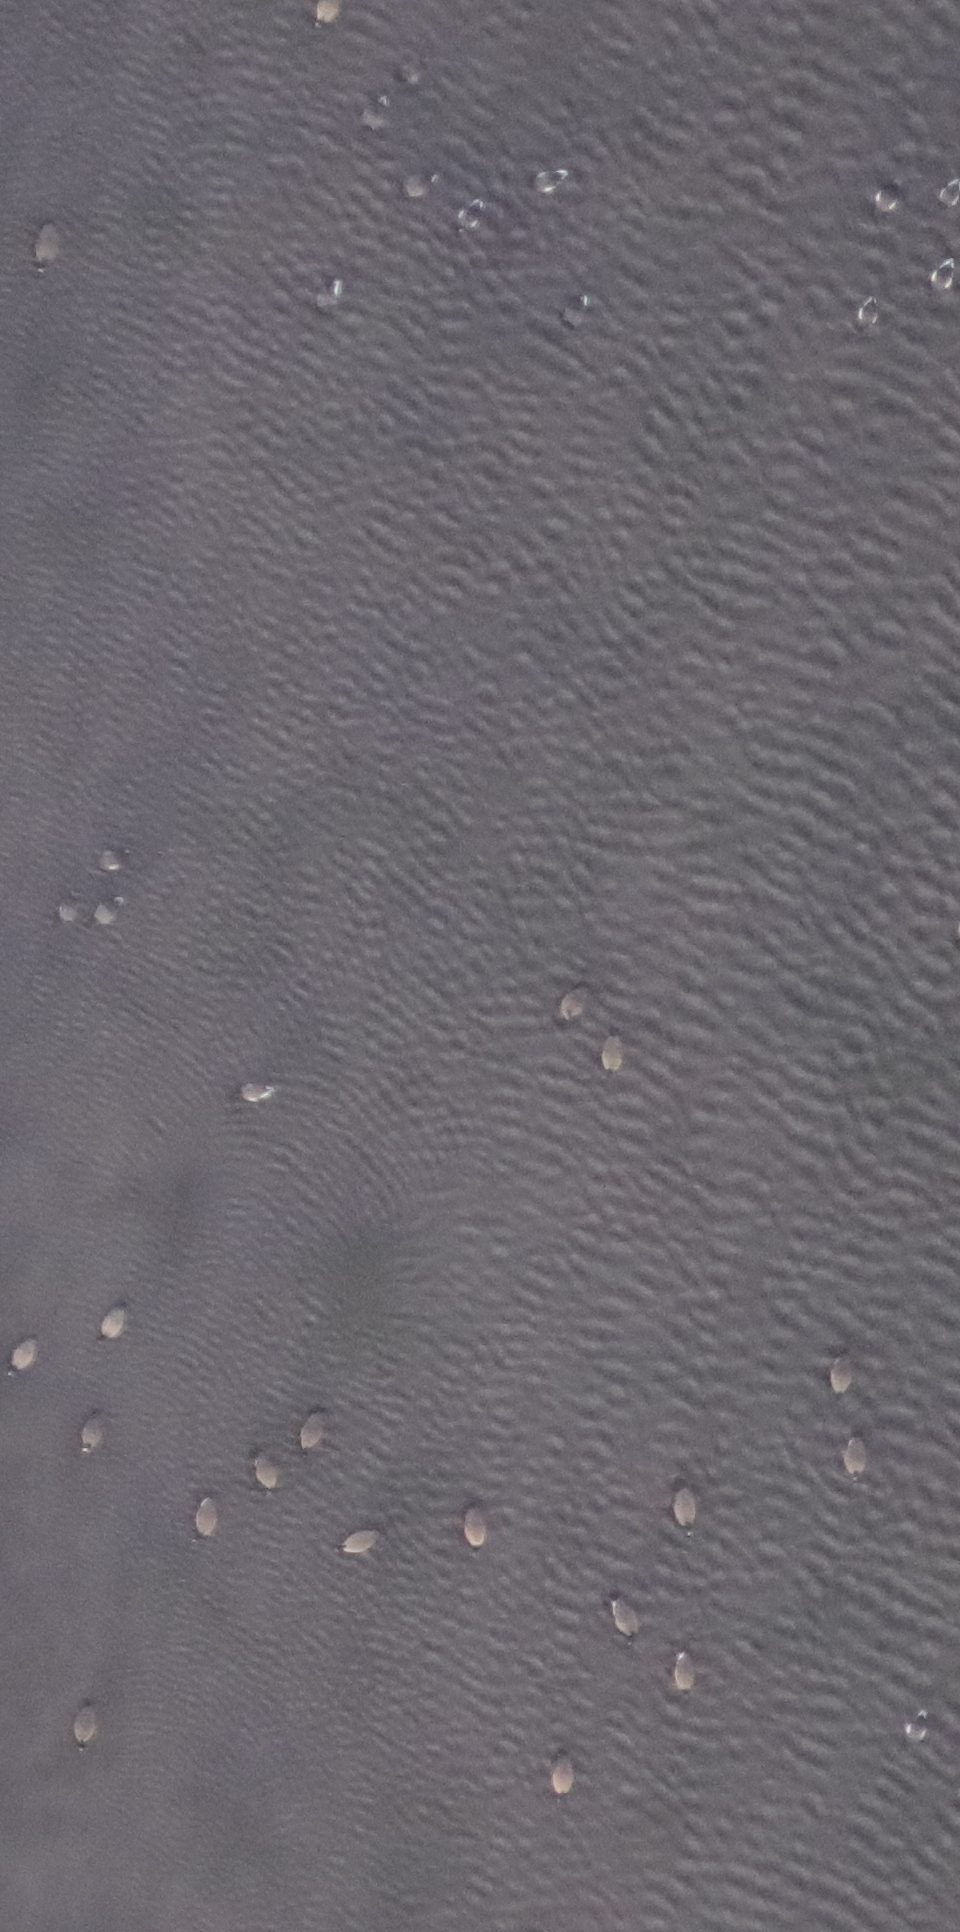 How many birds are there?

34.